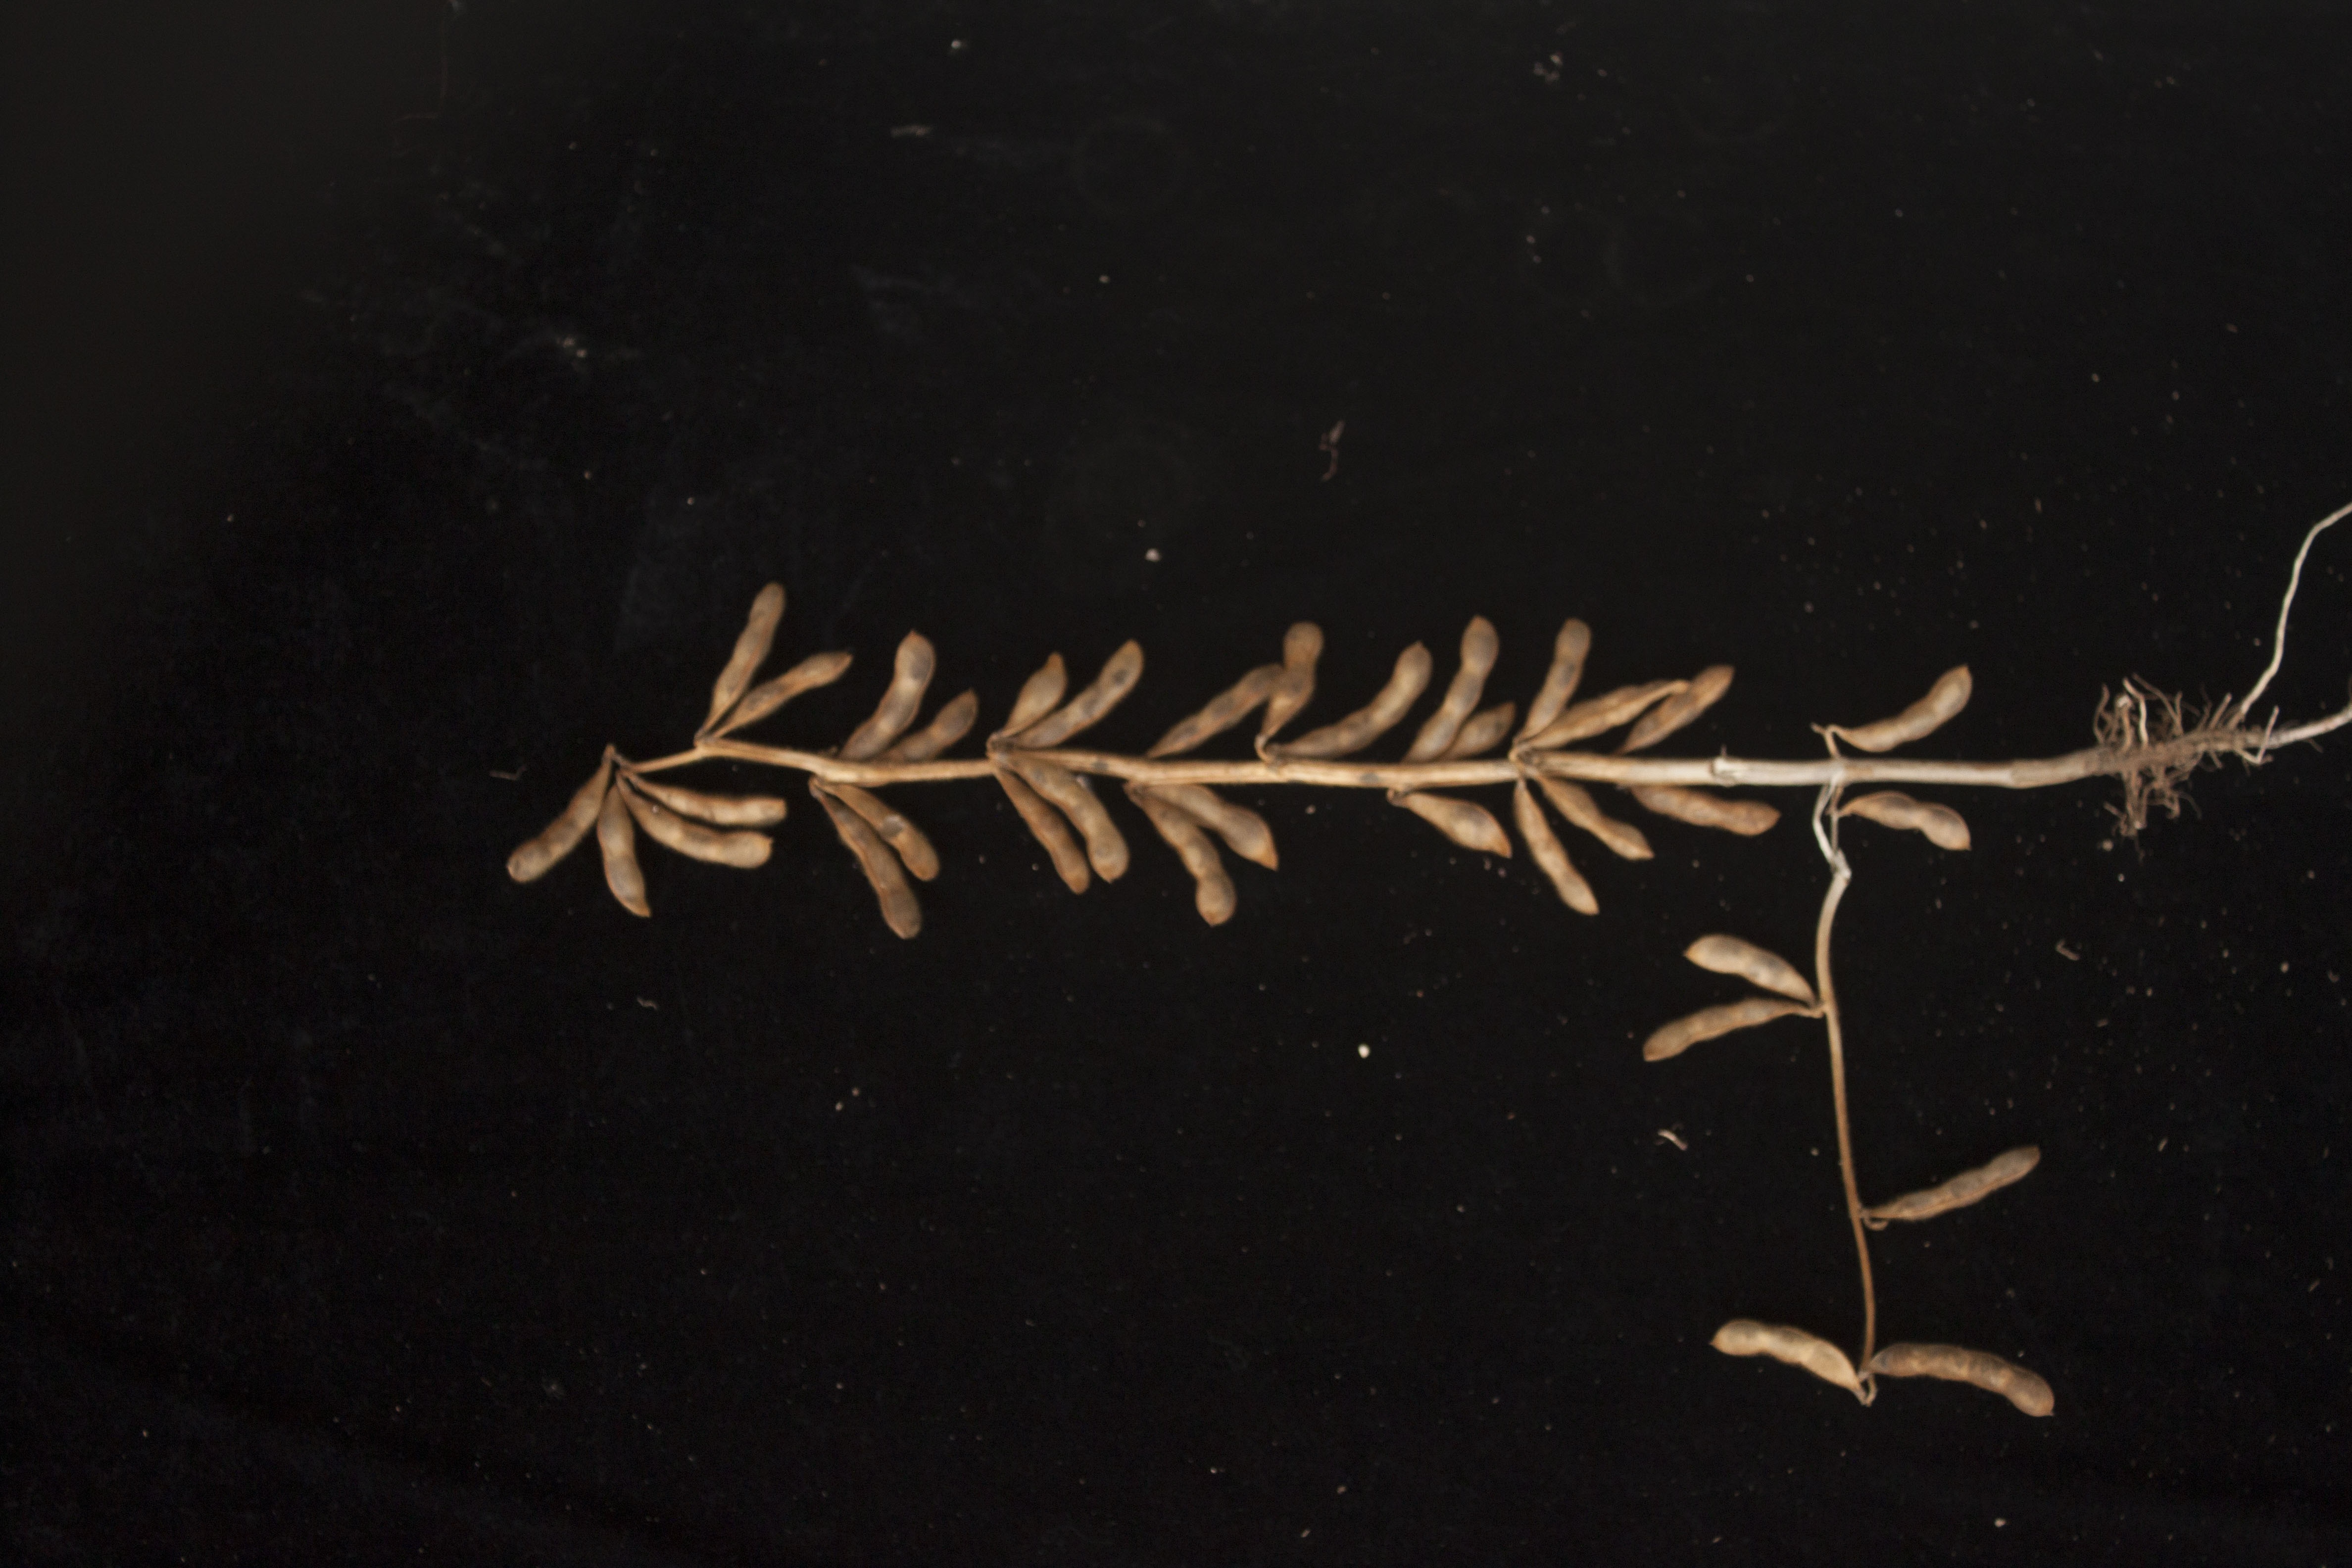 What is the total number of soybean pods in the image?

35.